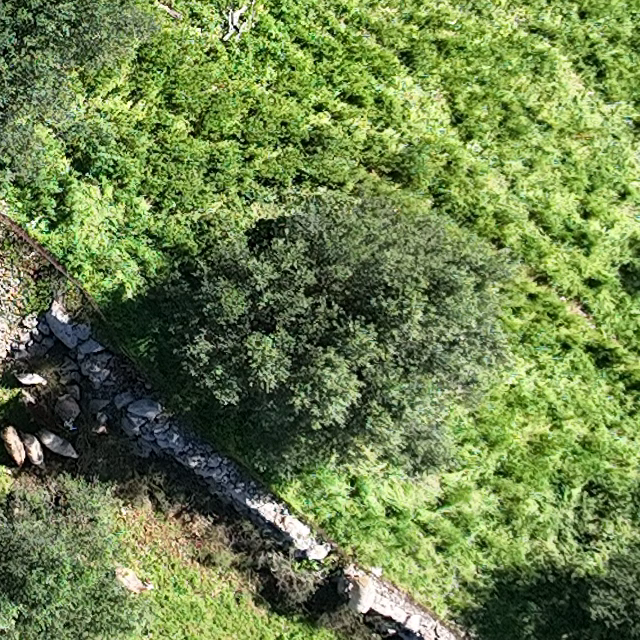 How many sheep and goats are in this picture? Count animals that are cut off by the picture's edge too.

4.